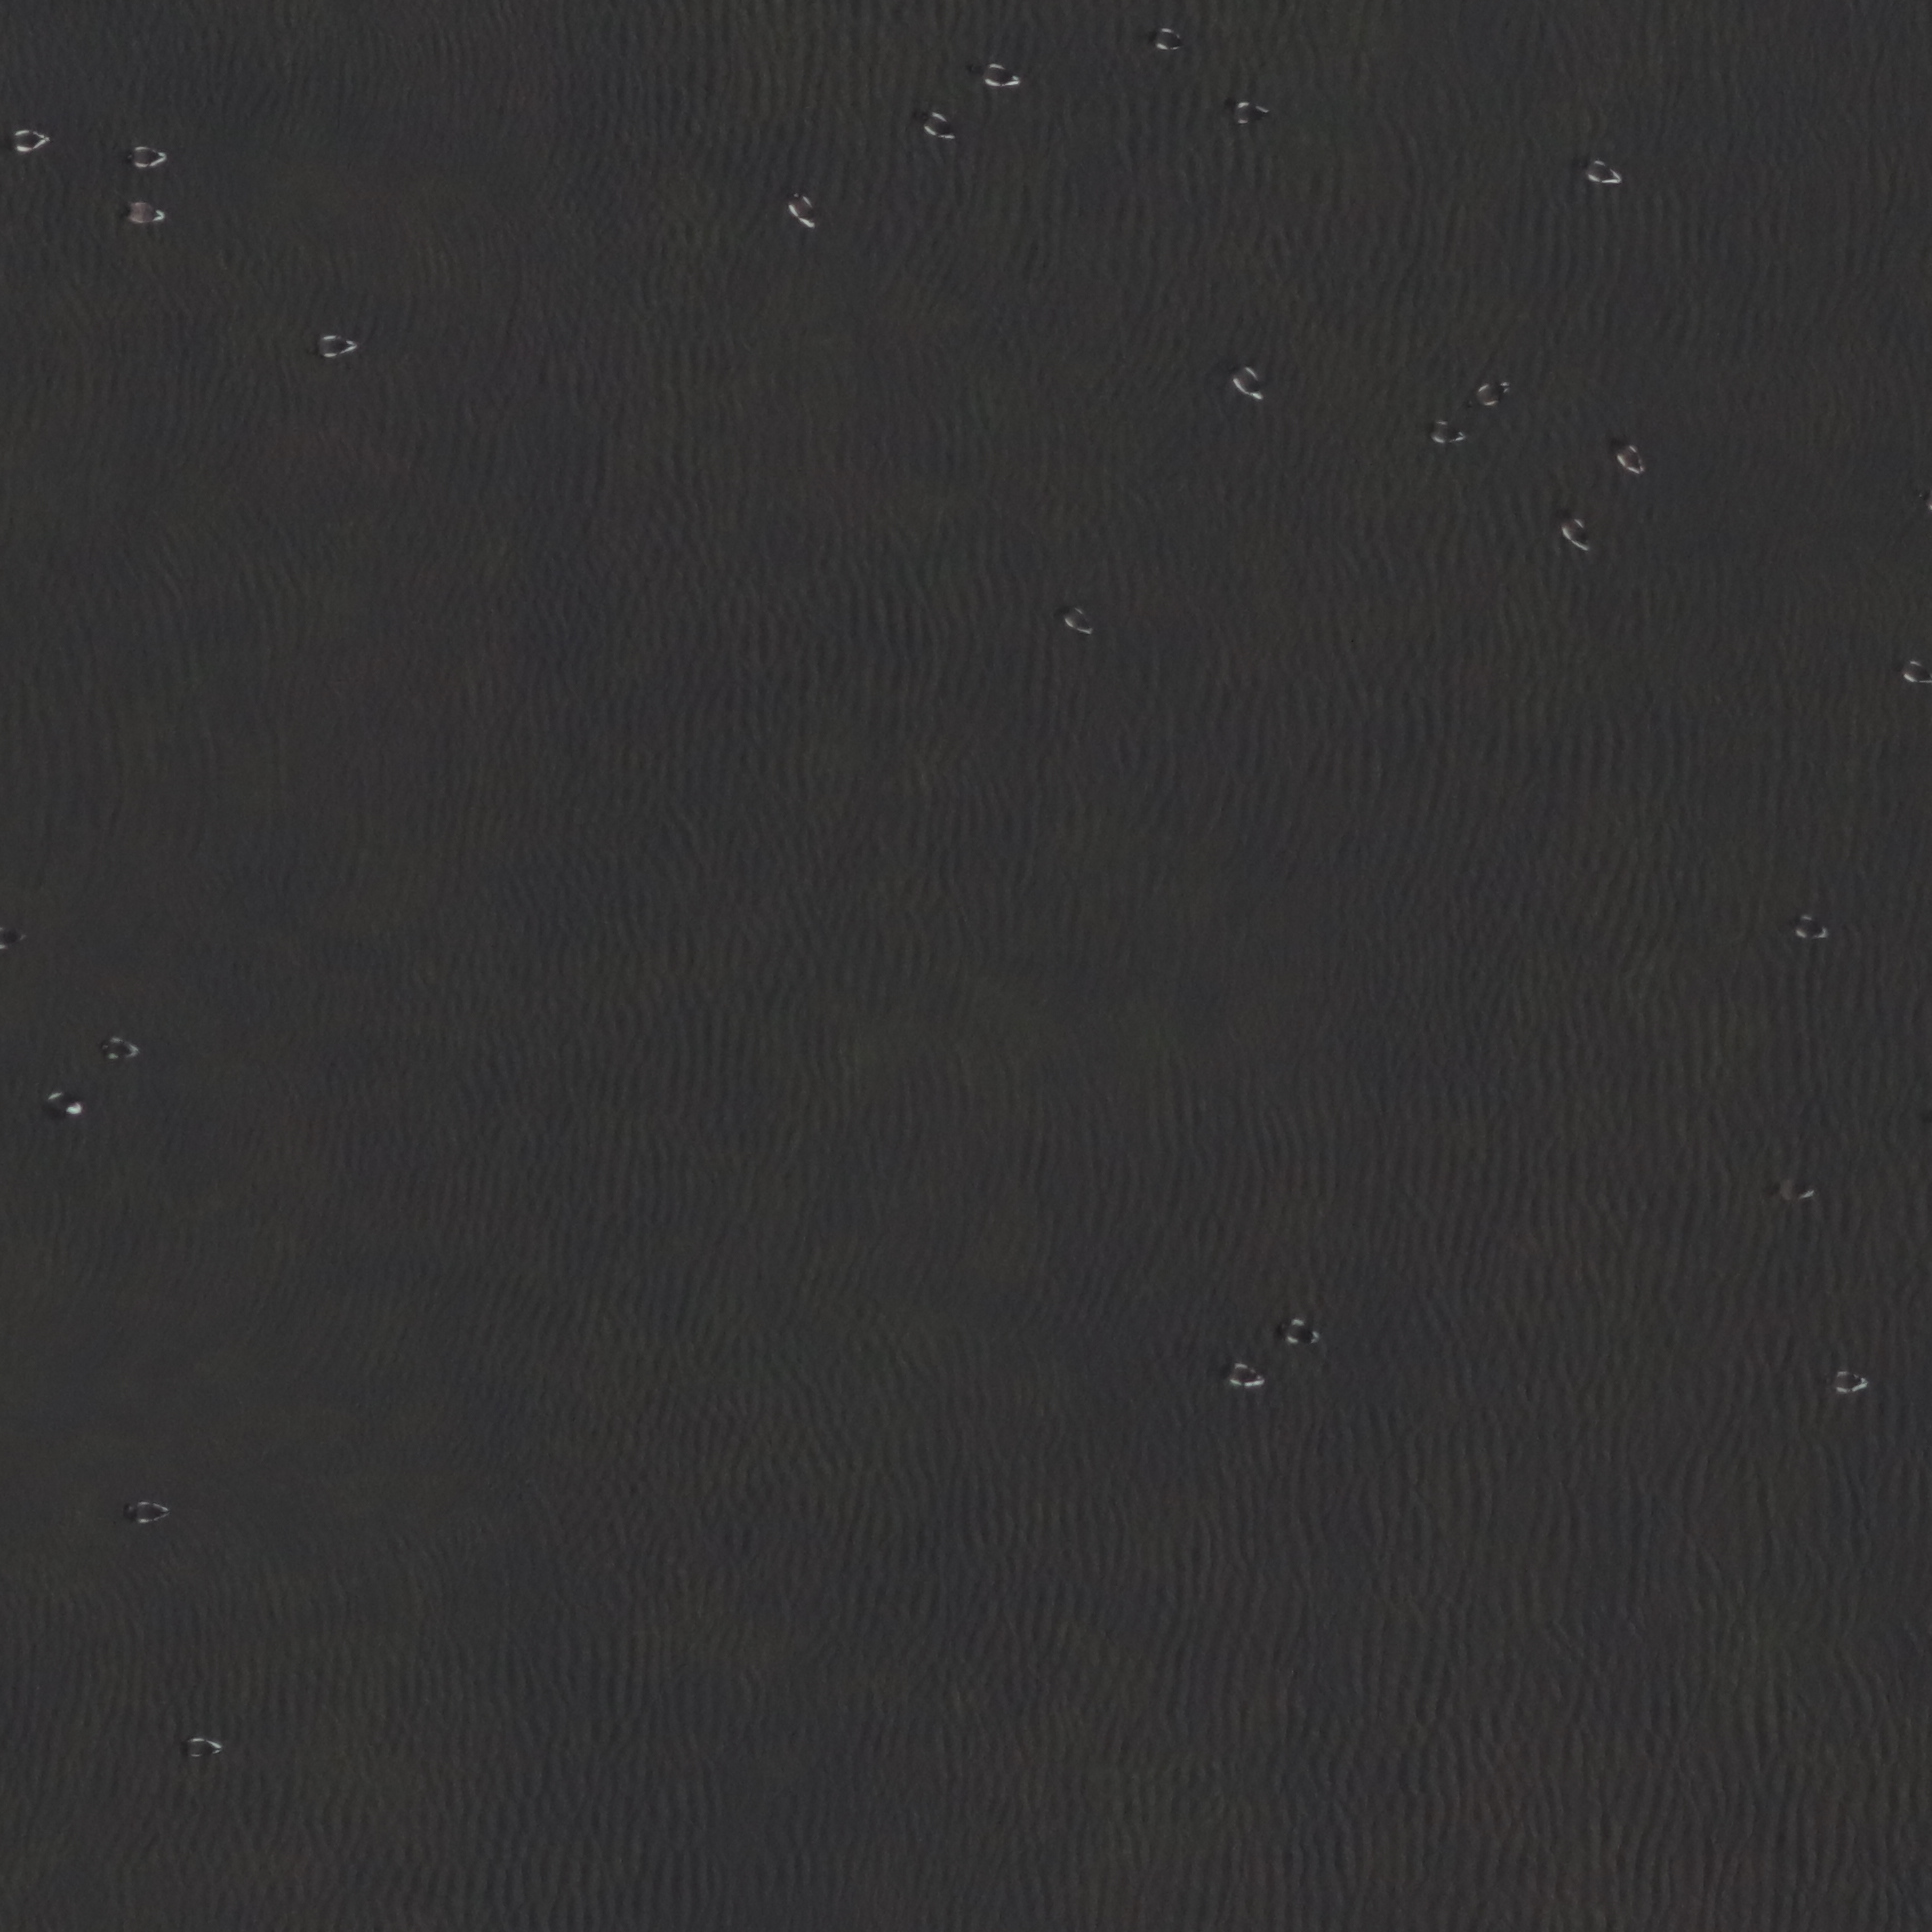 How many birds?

27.